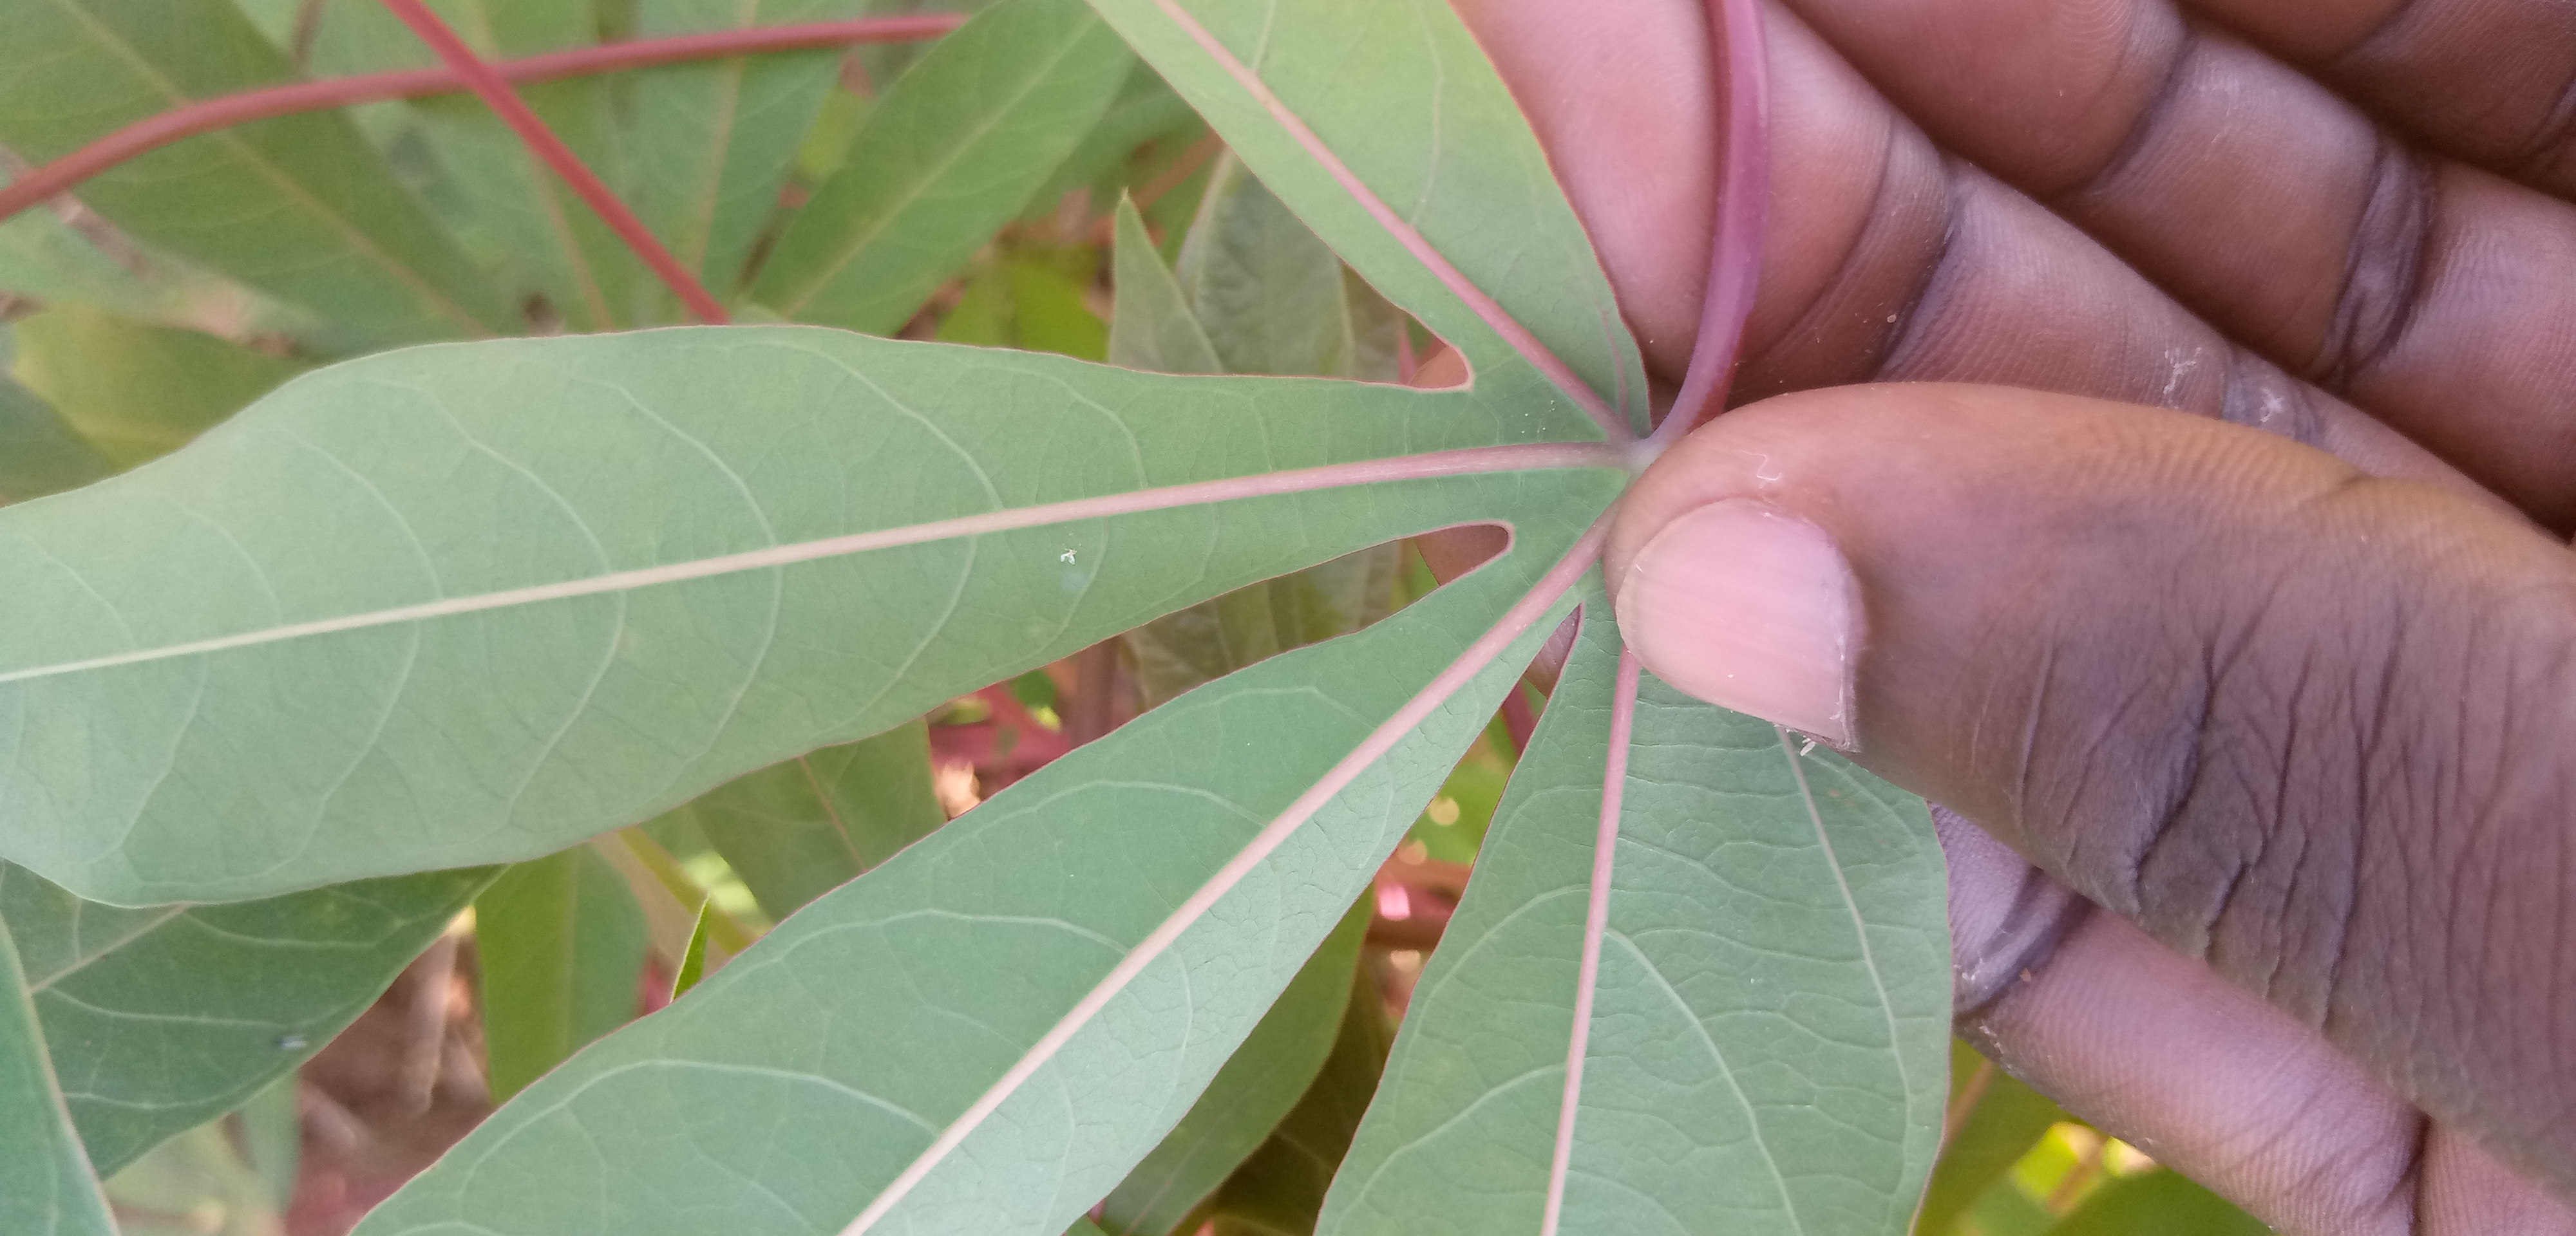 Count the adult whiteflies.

1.